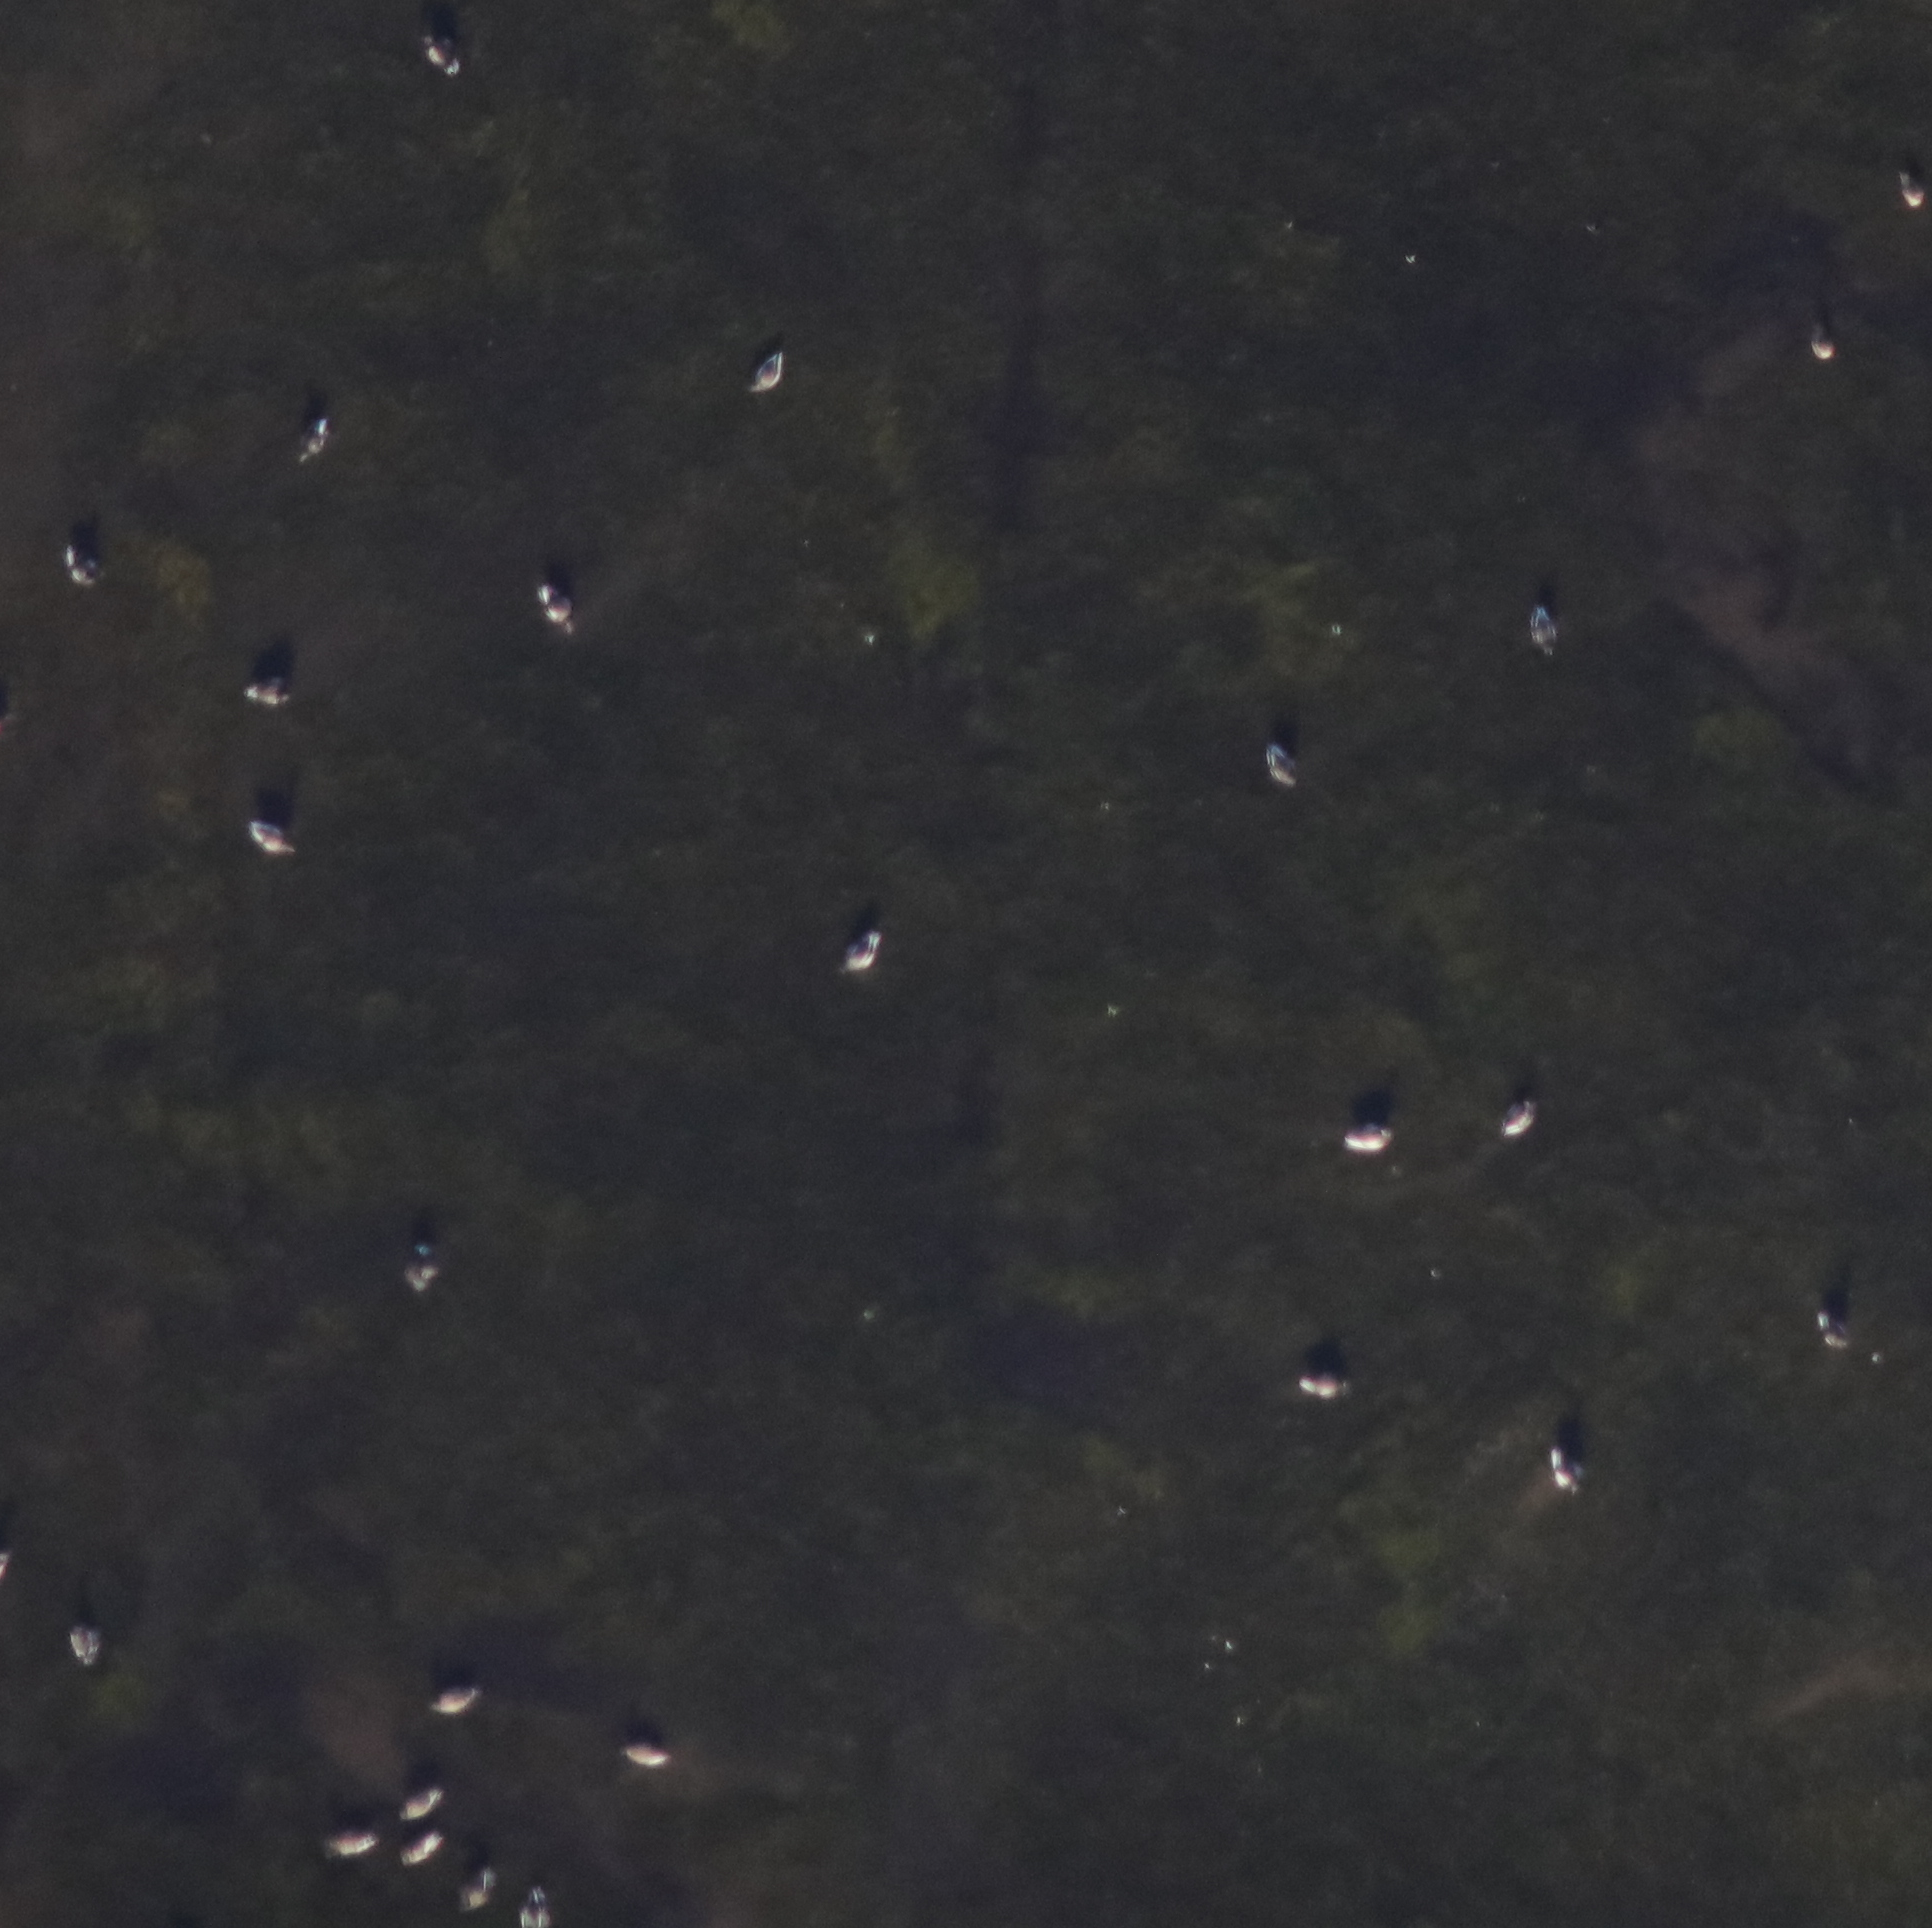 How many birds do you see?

26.